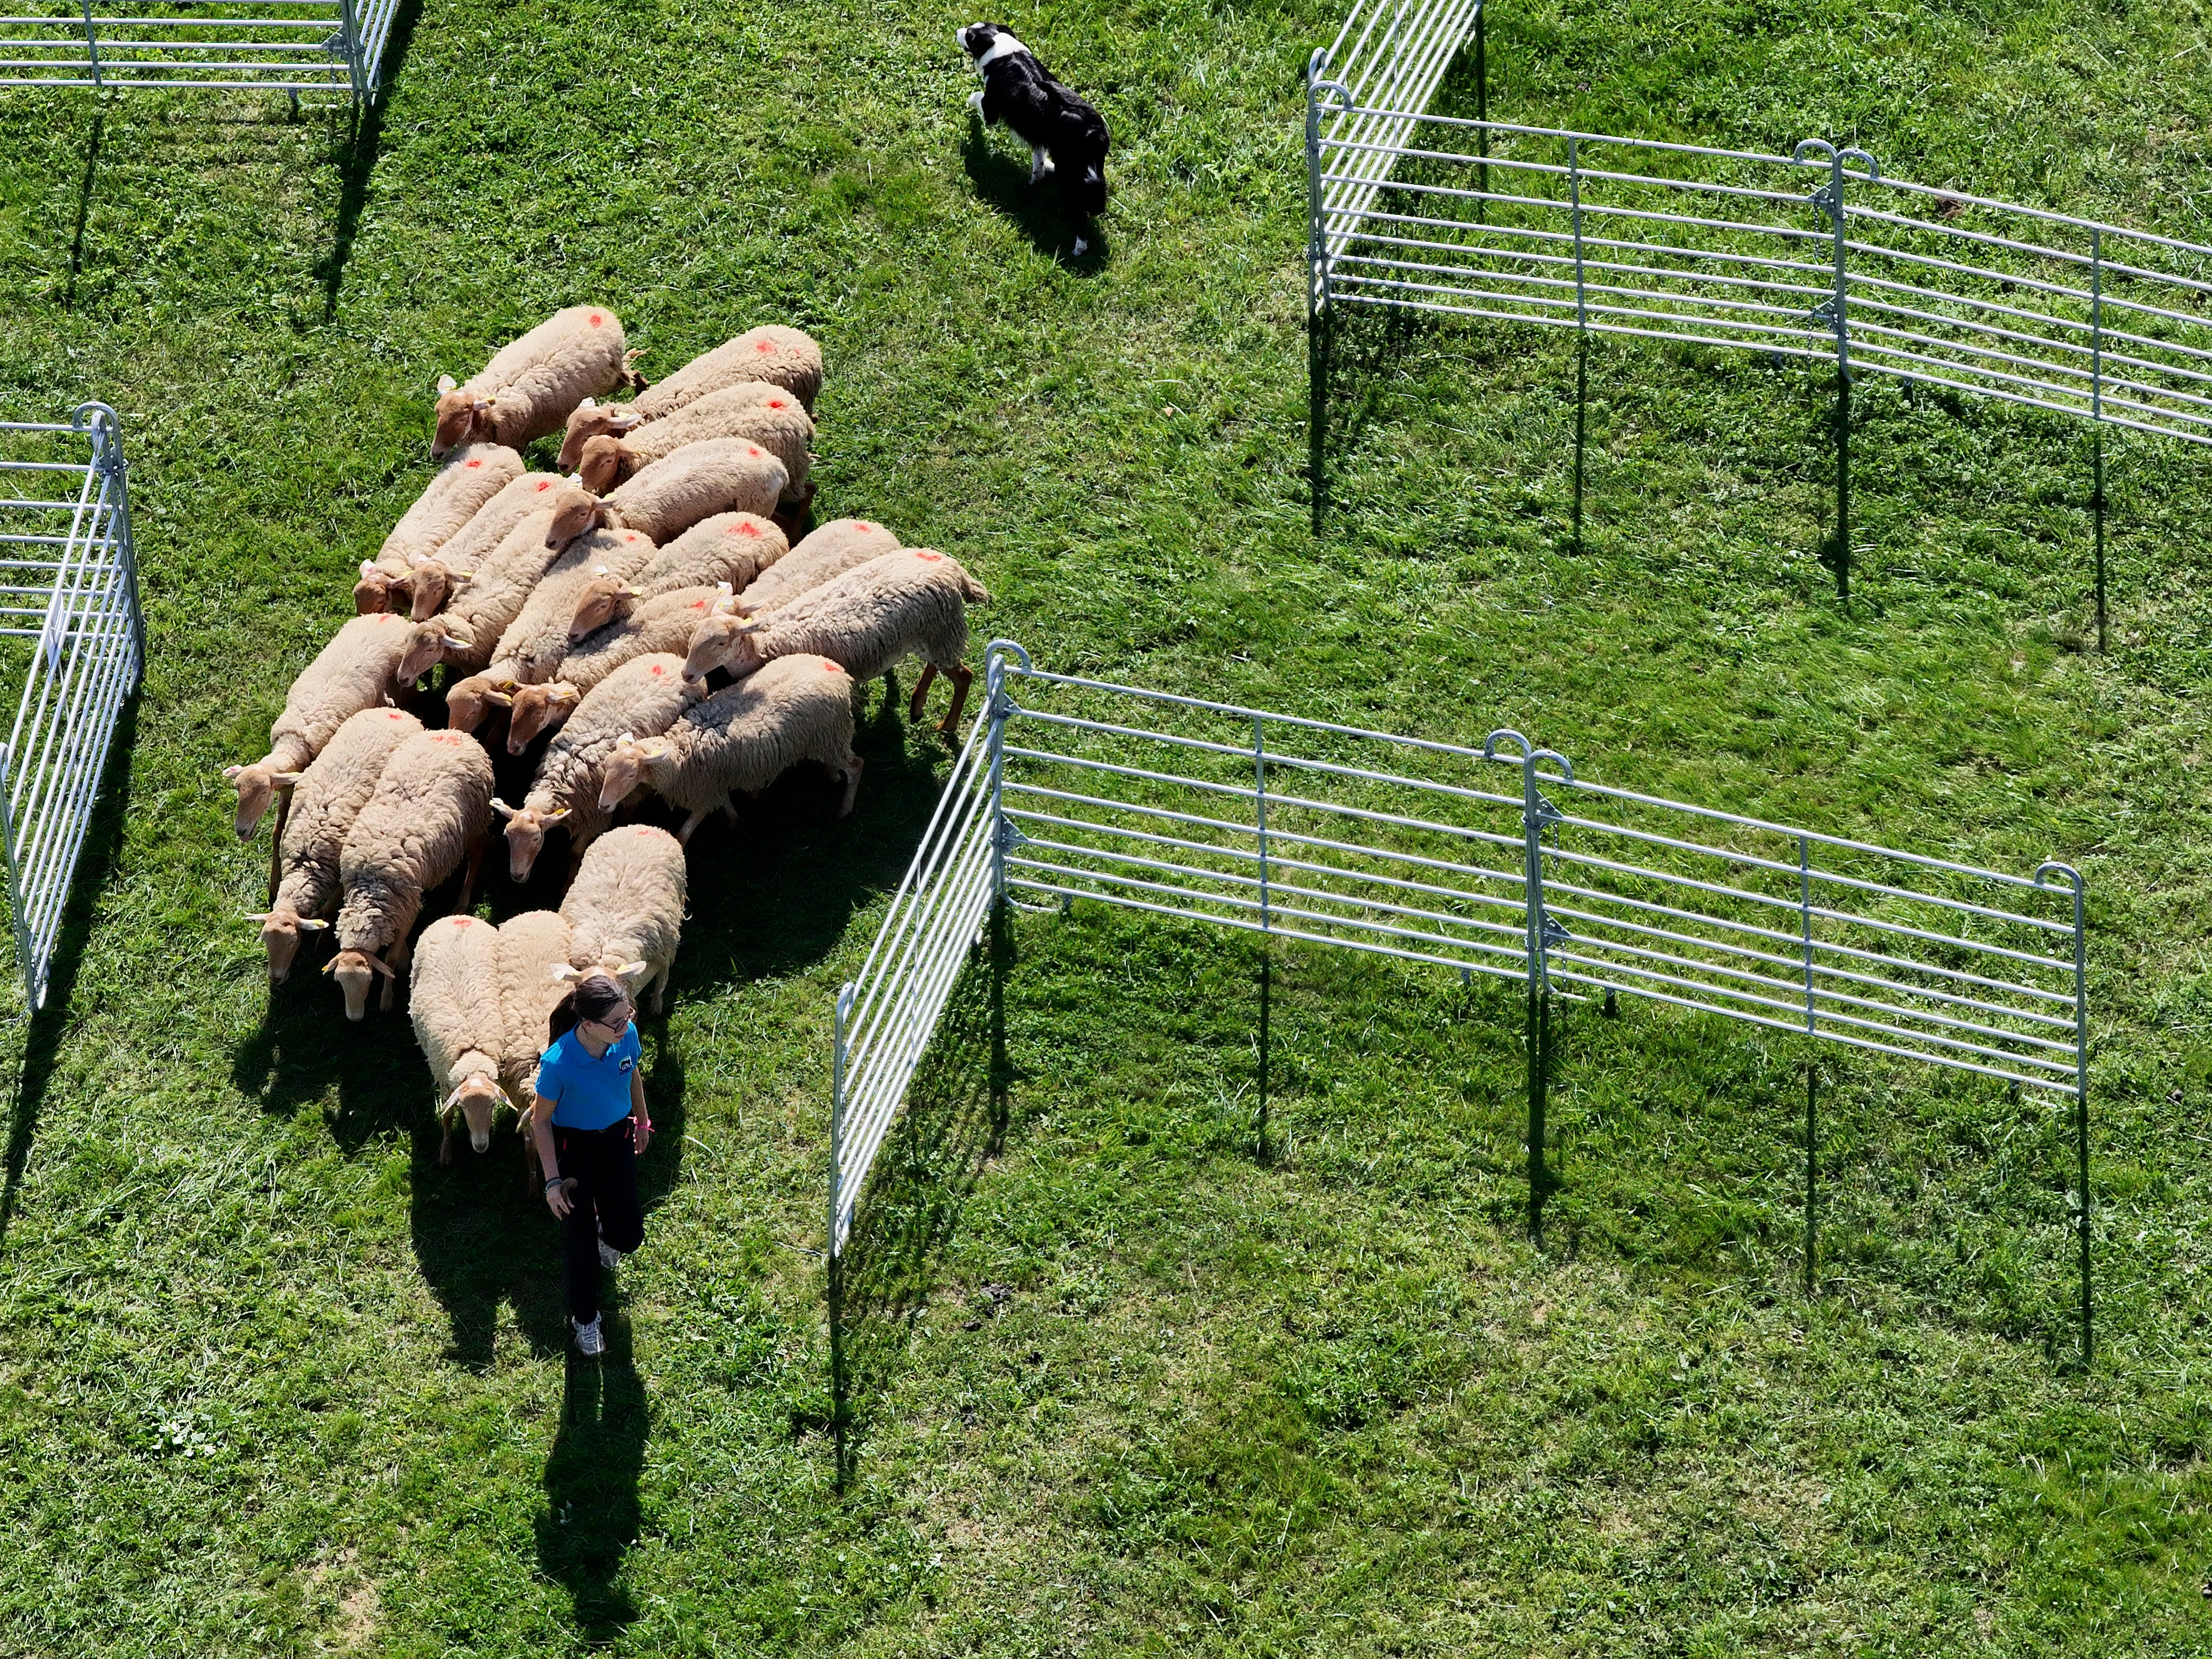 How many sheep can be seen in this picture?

20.